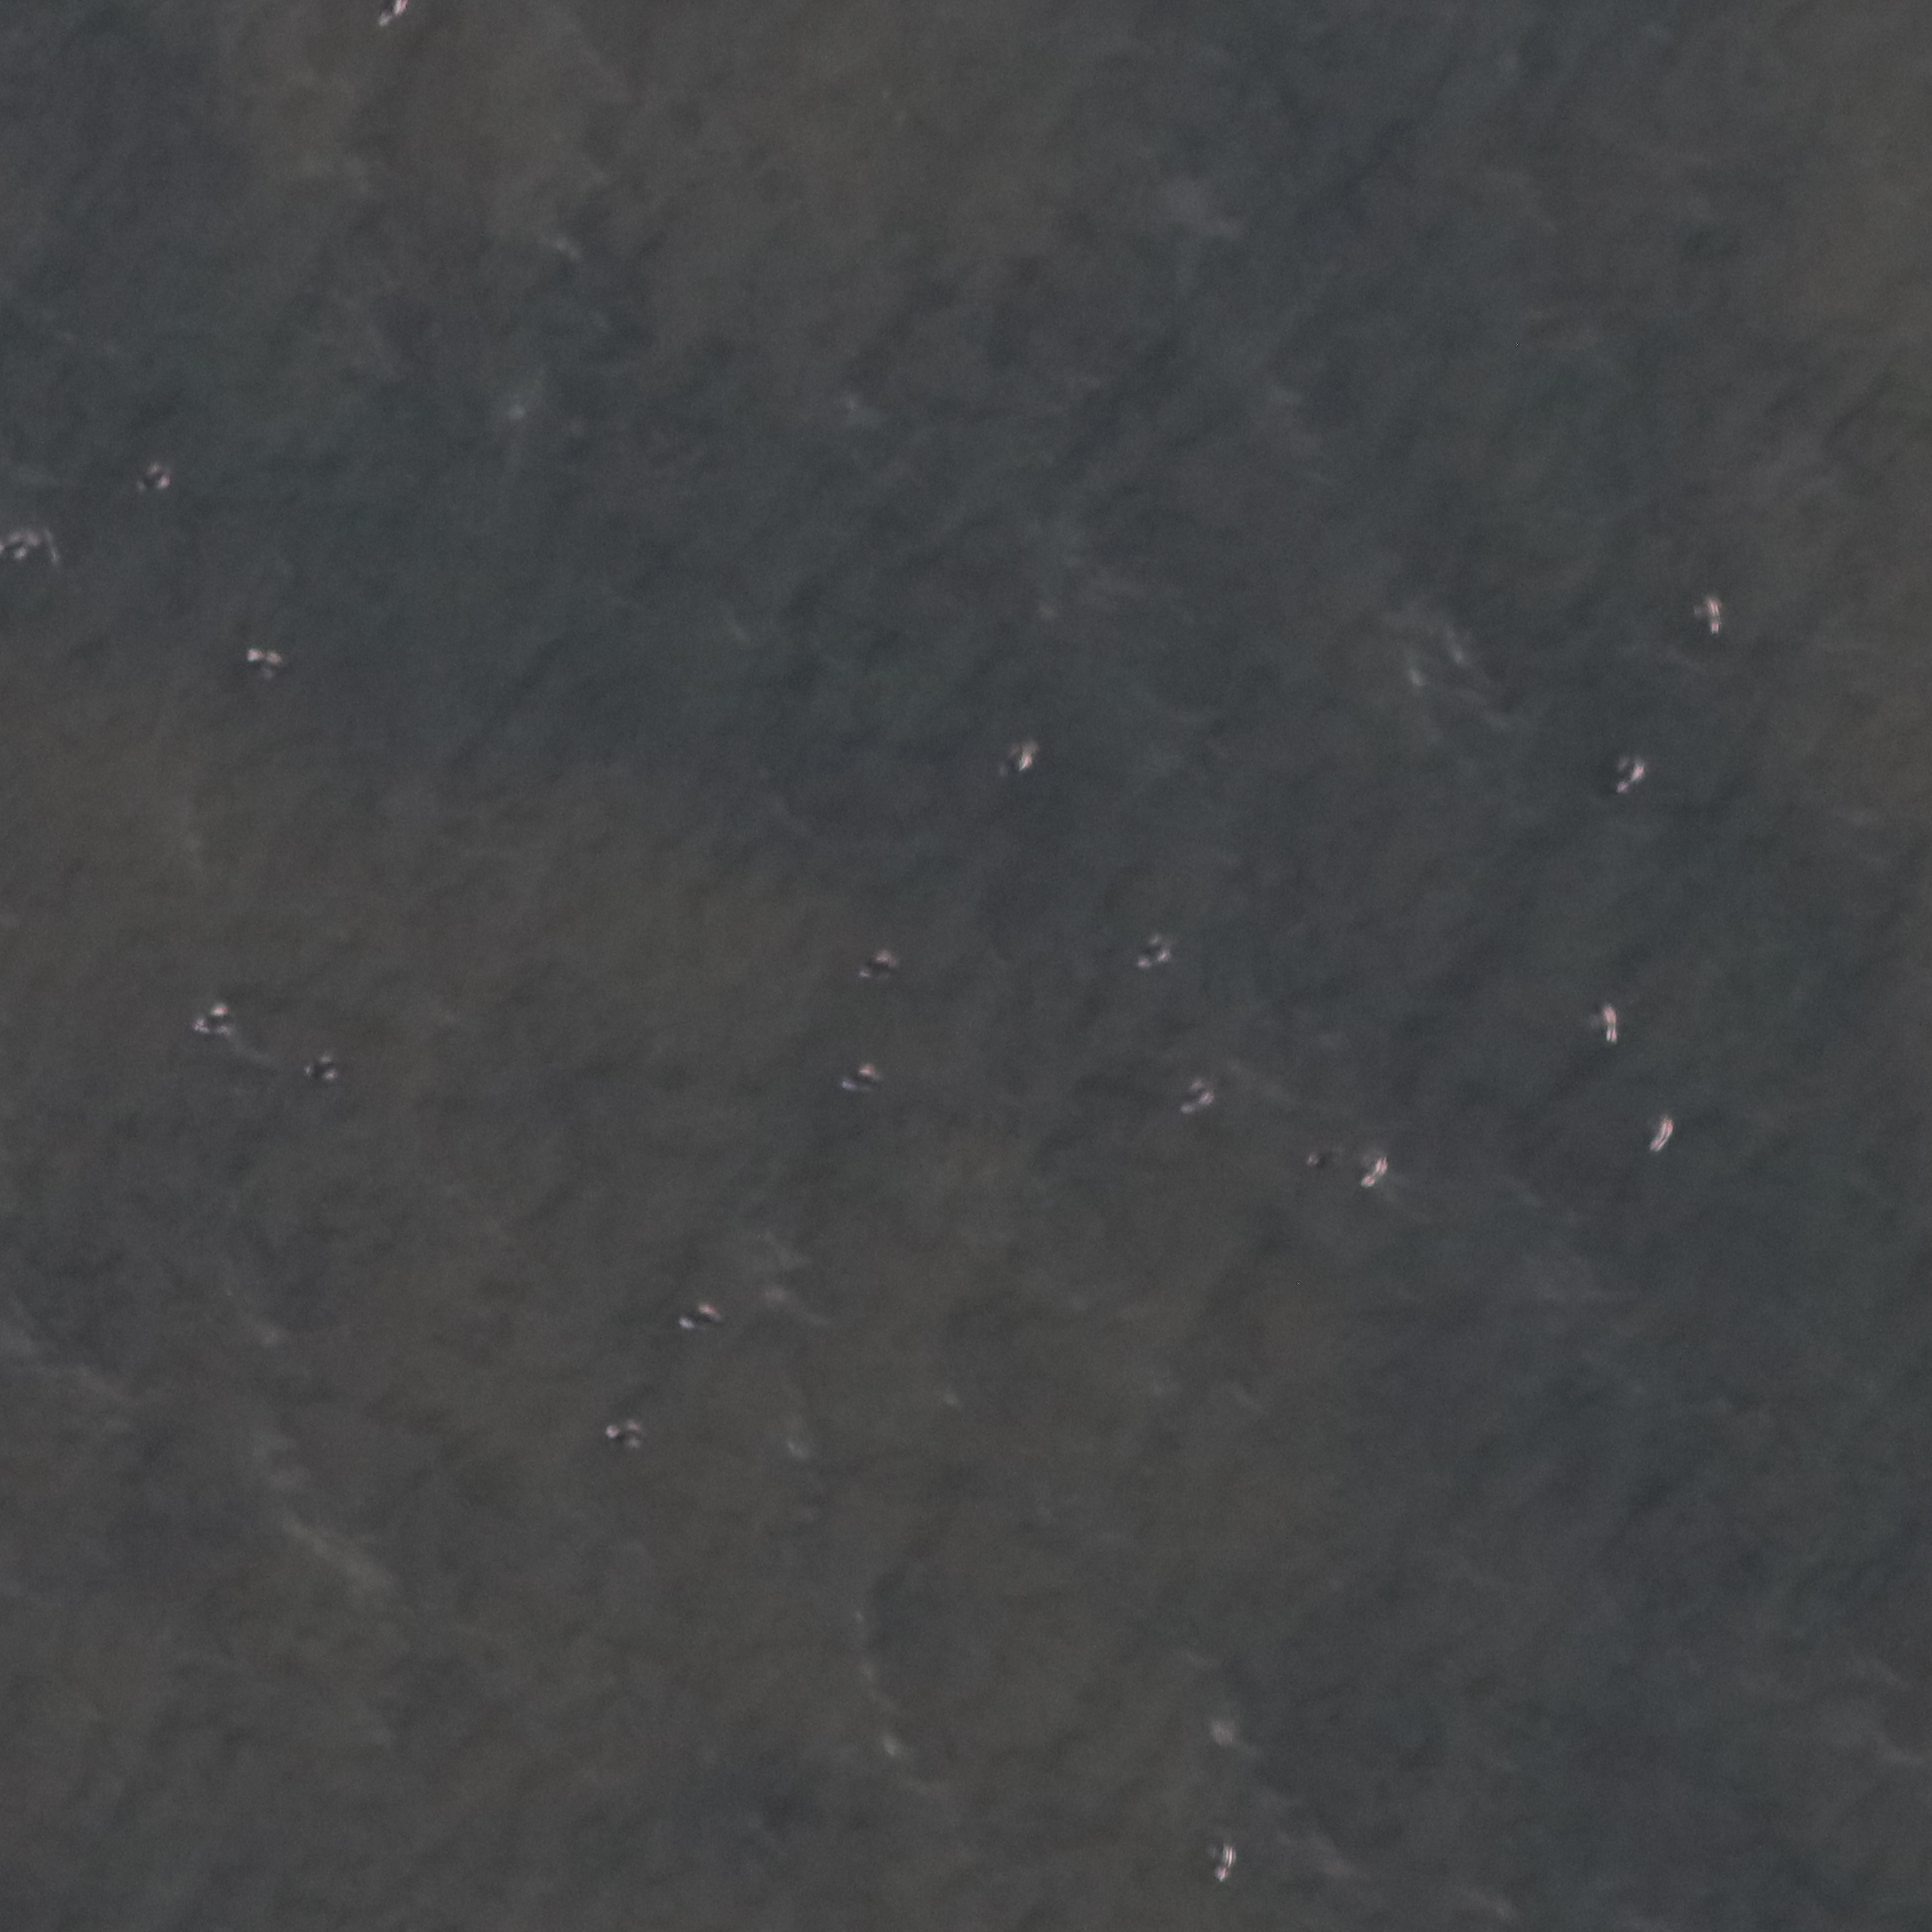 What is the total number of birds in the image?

19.